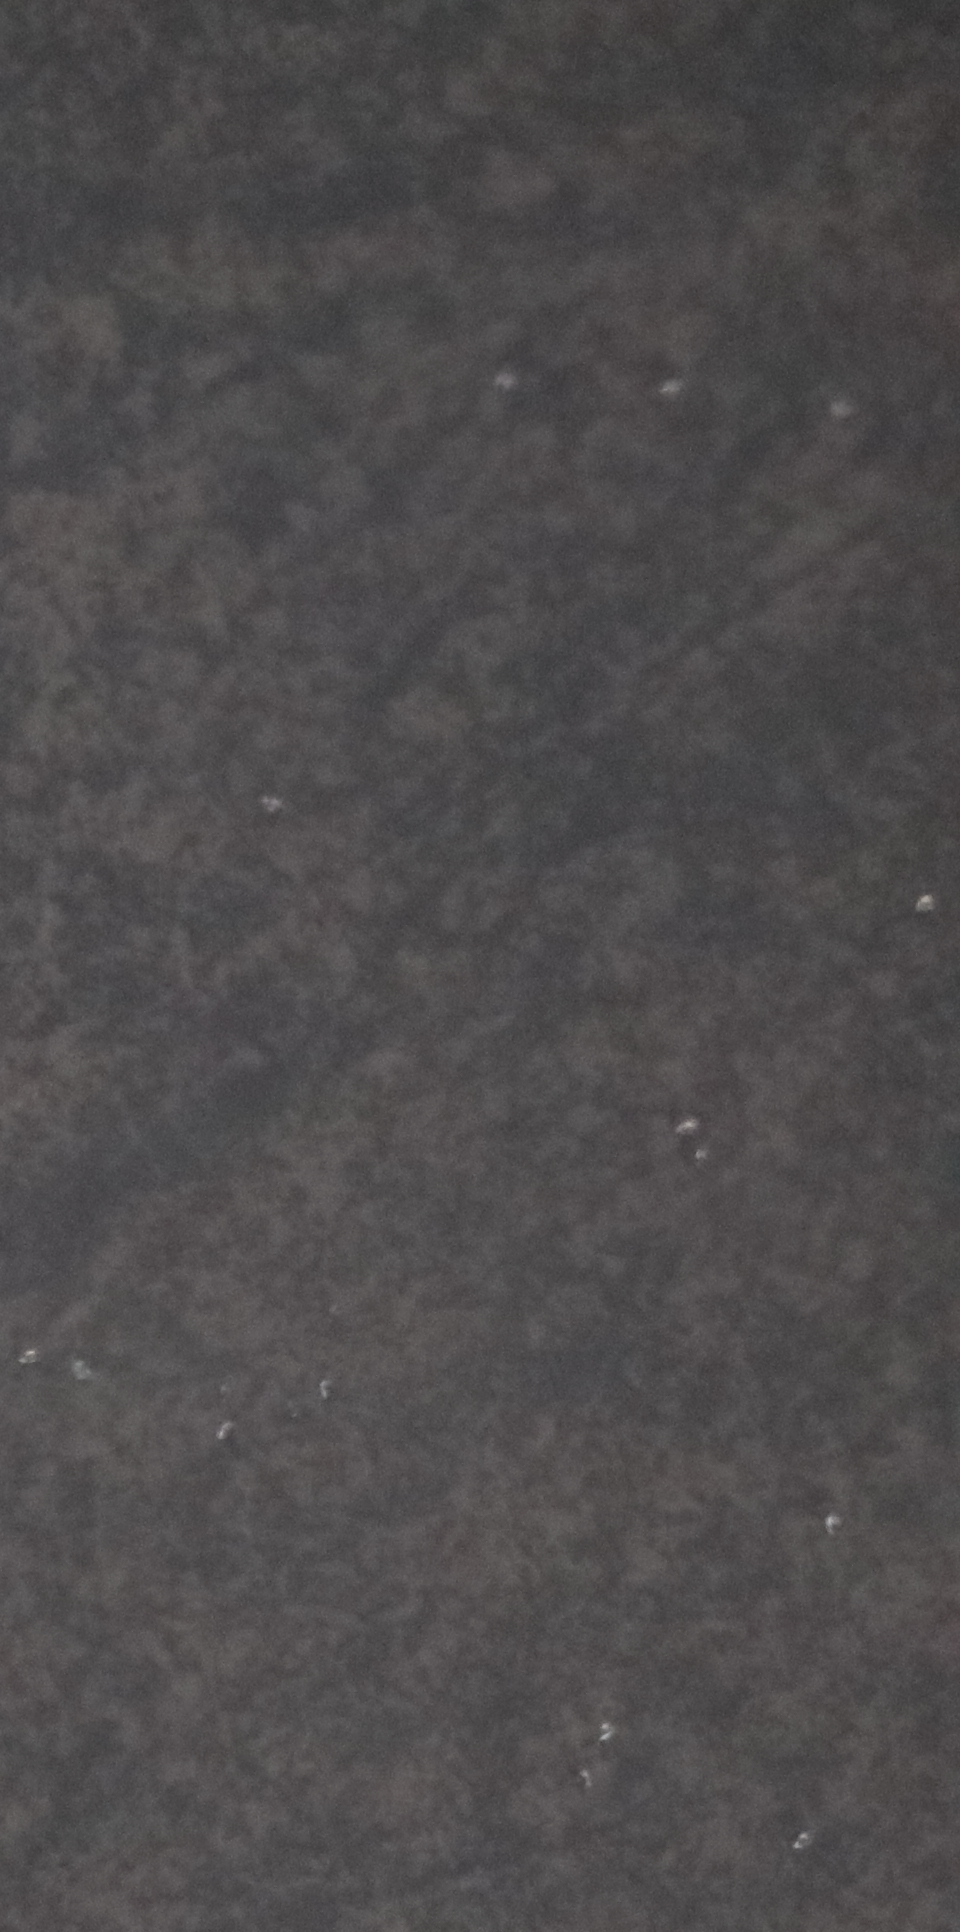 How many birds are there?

14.